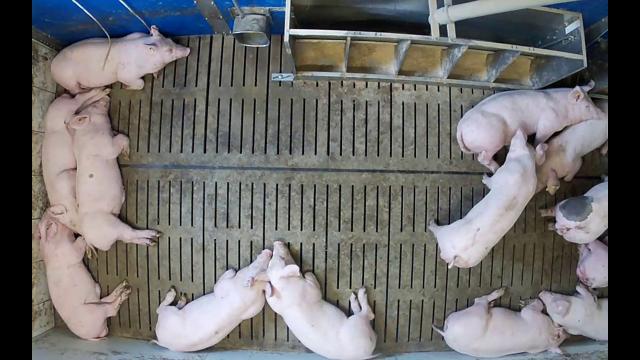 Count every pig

13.